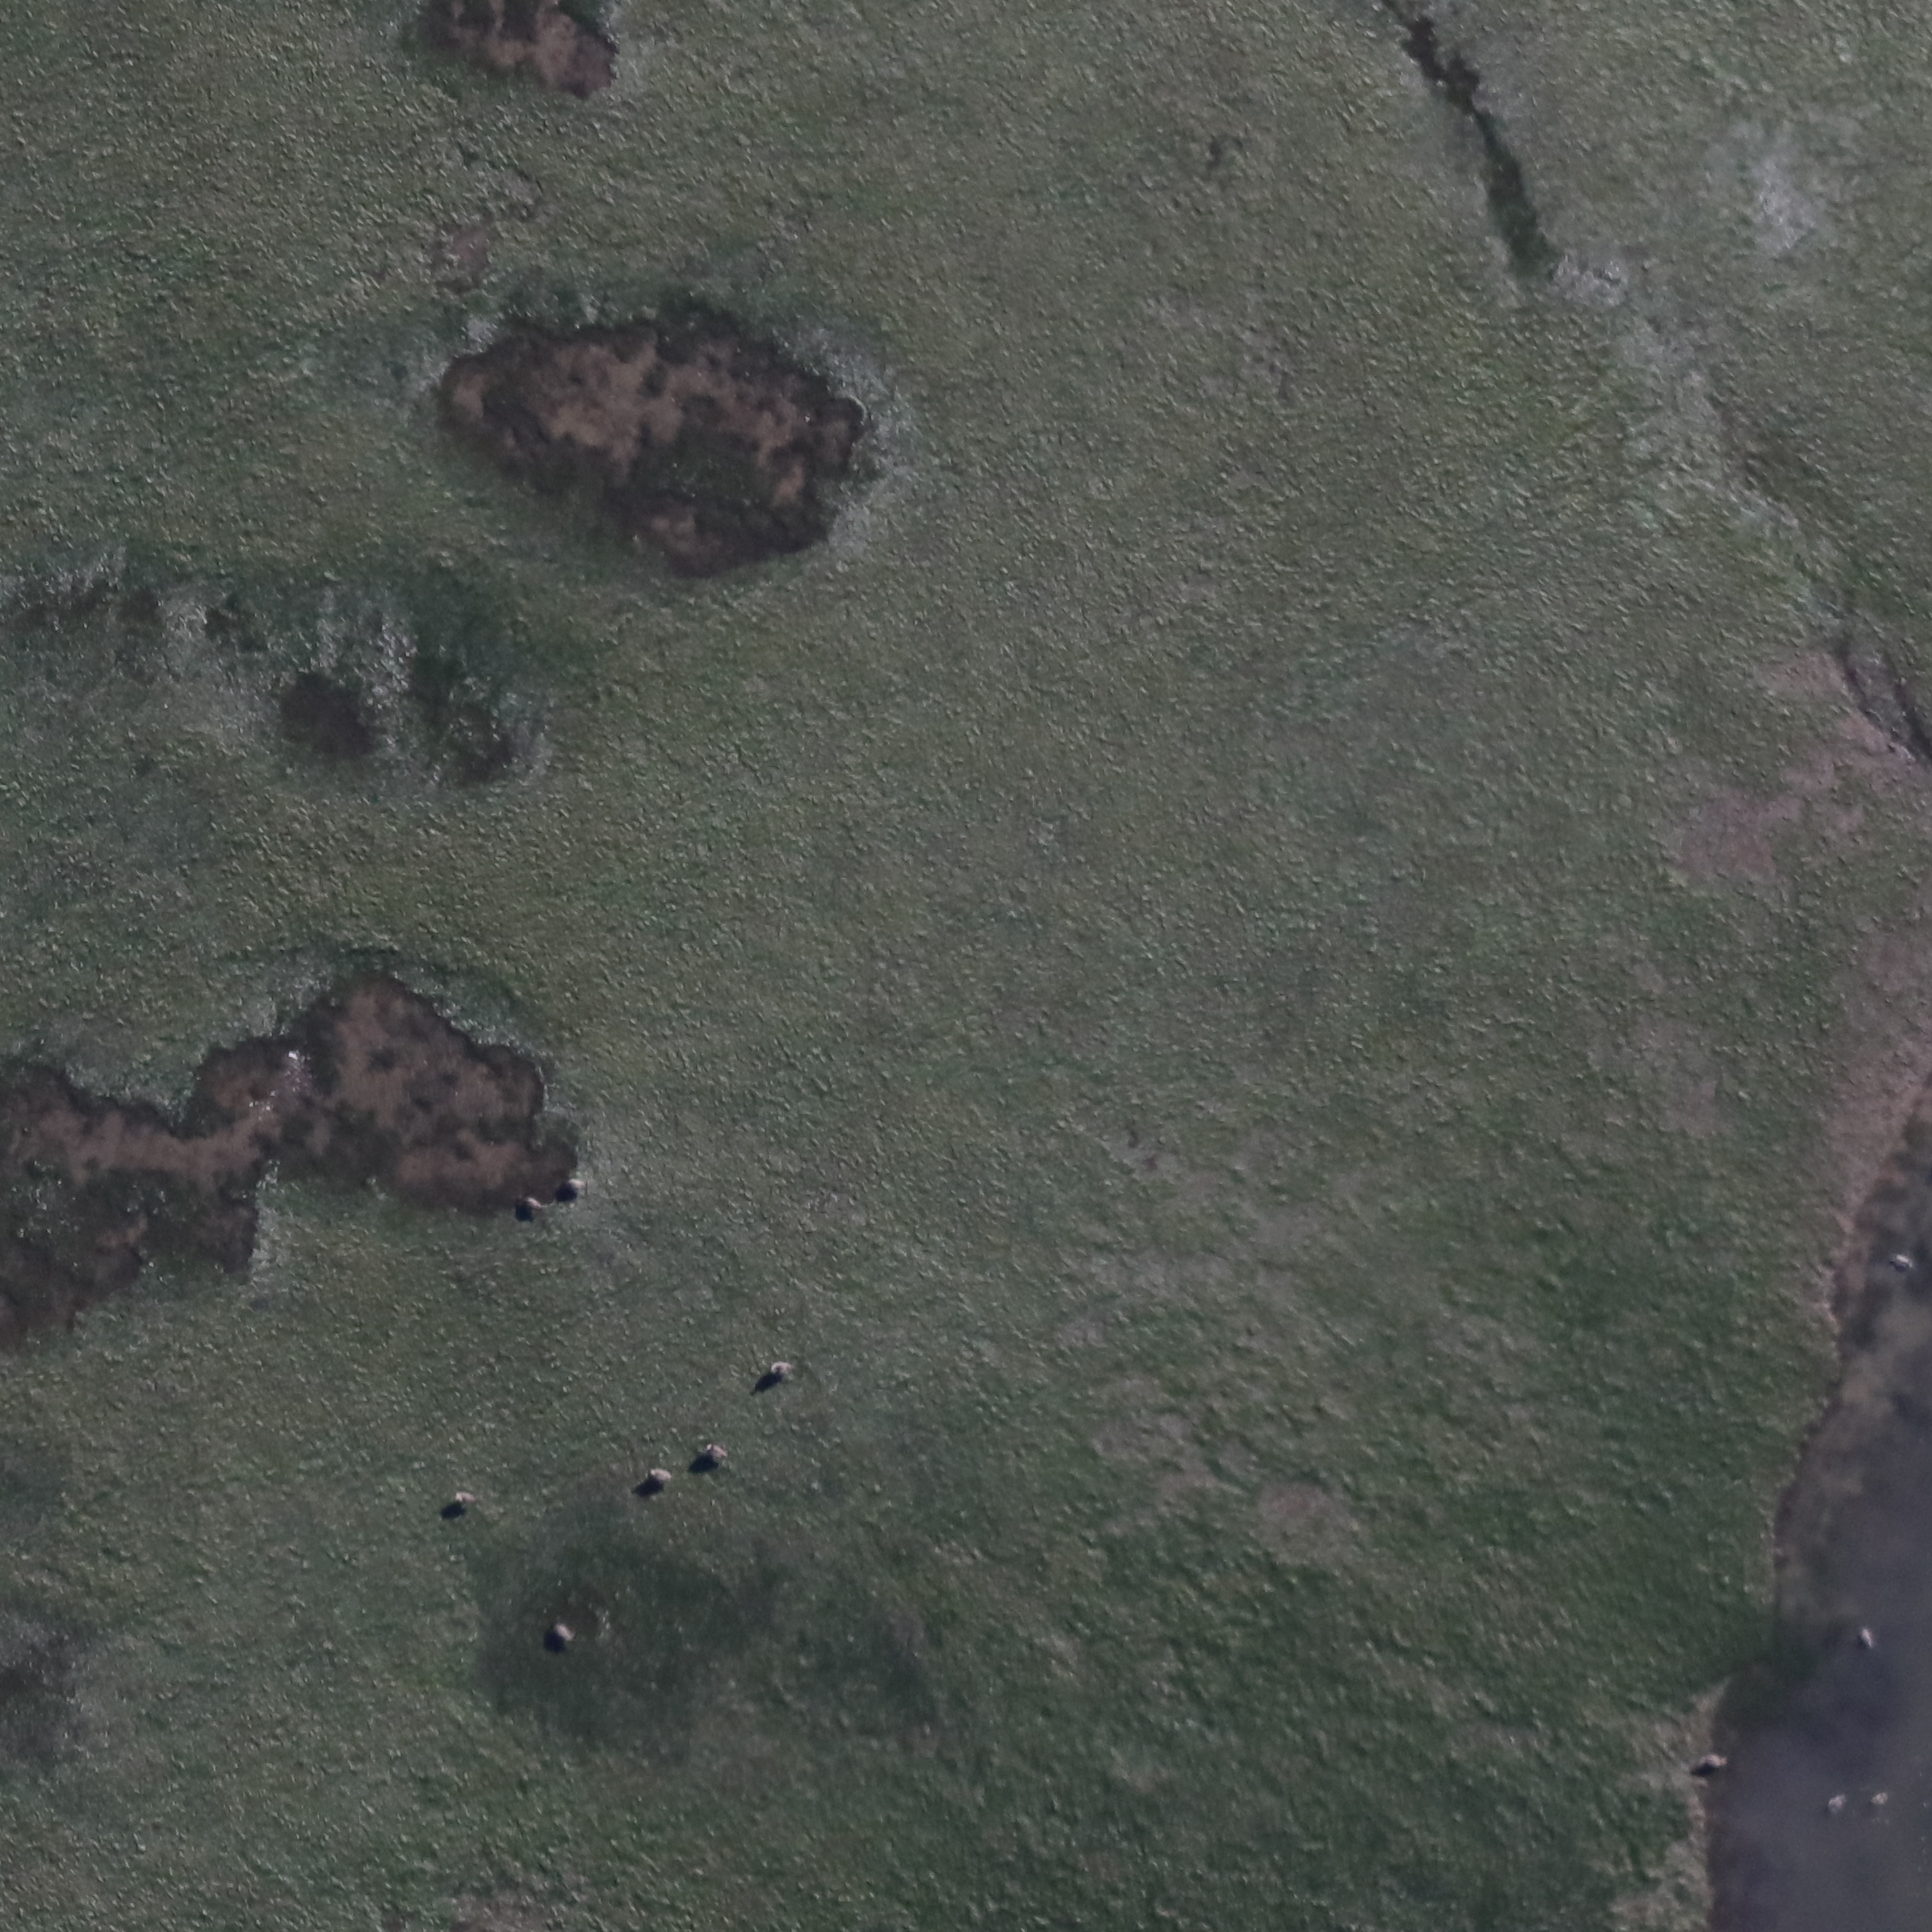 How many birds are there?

11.